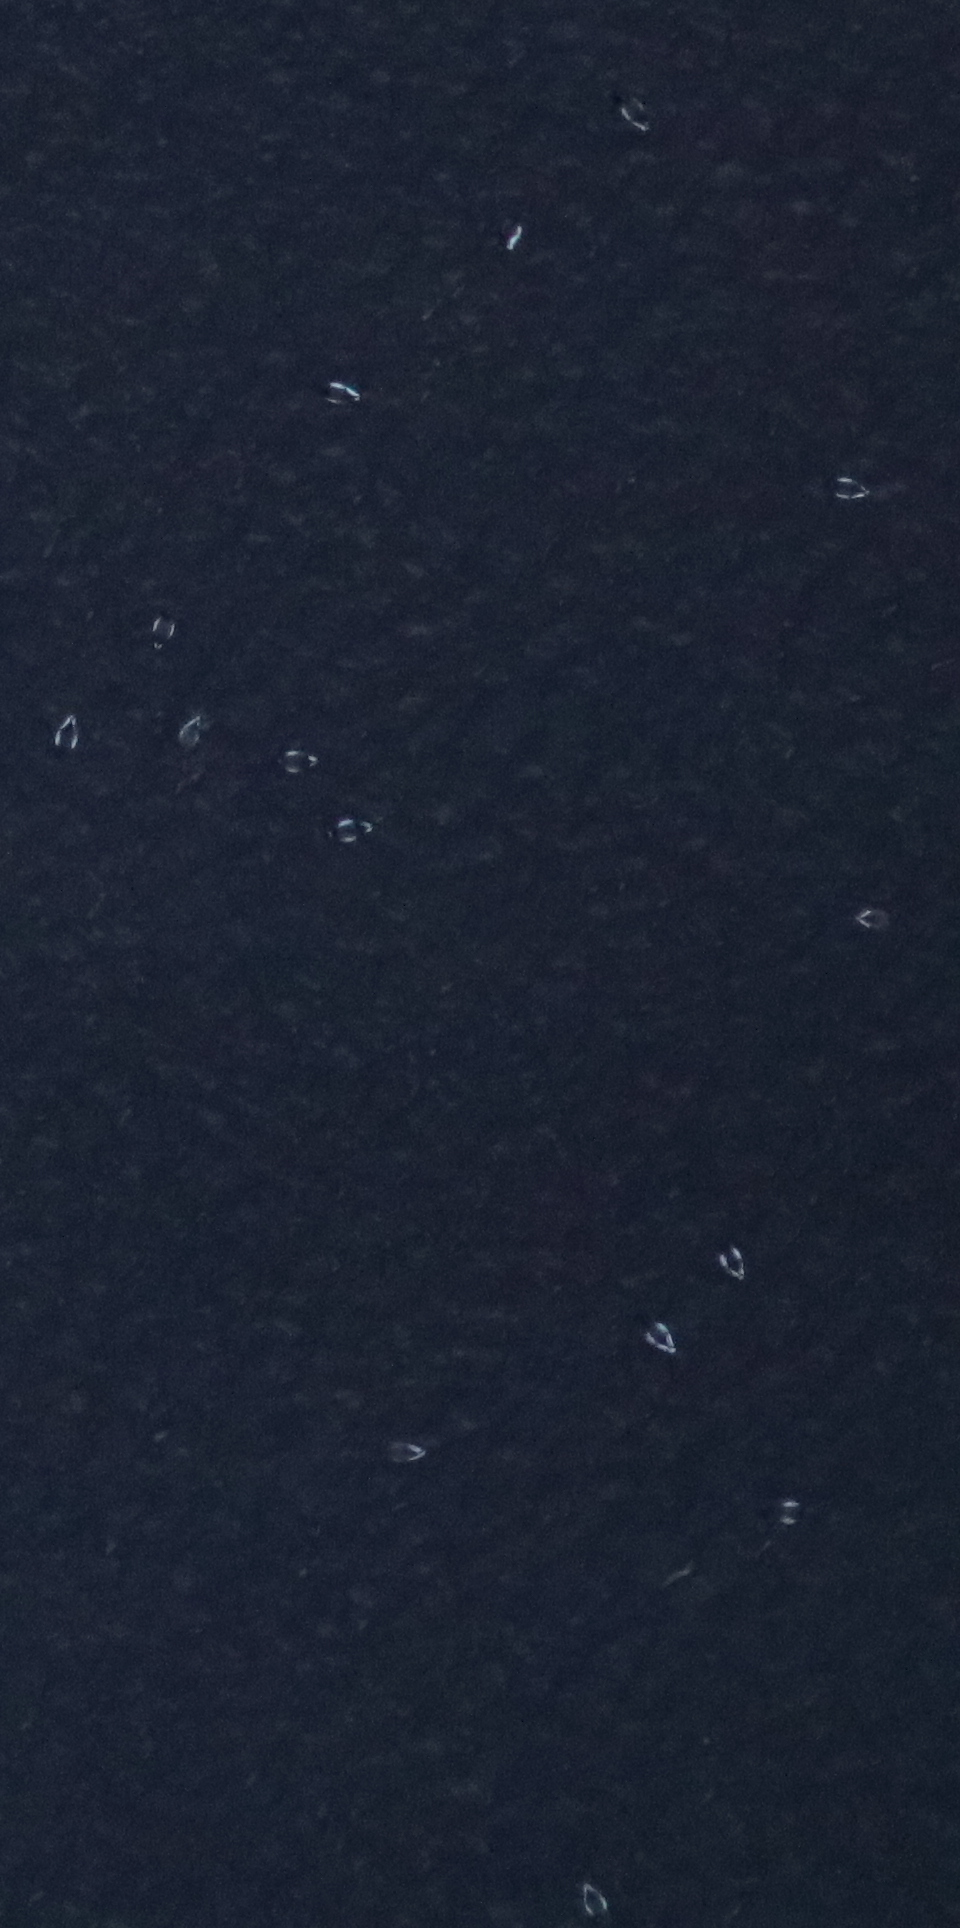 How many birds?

14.